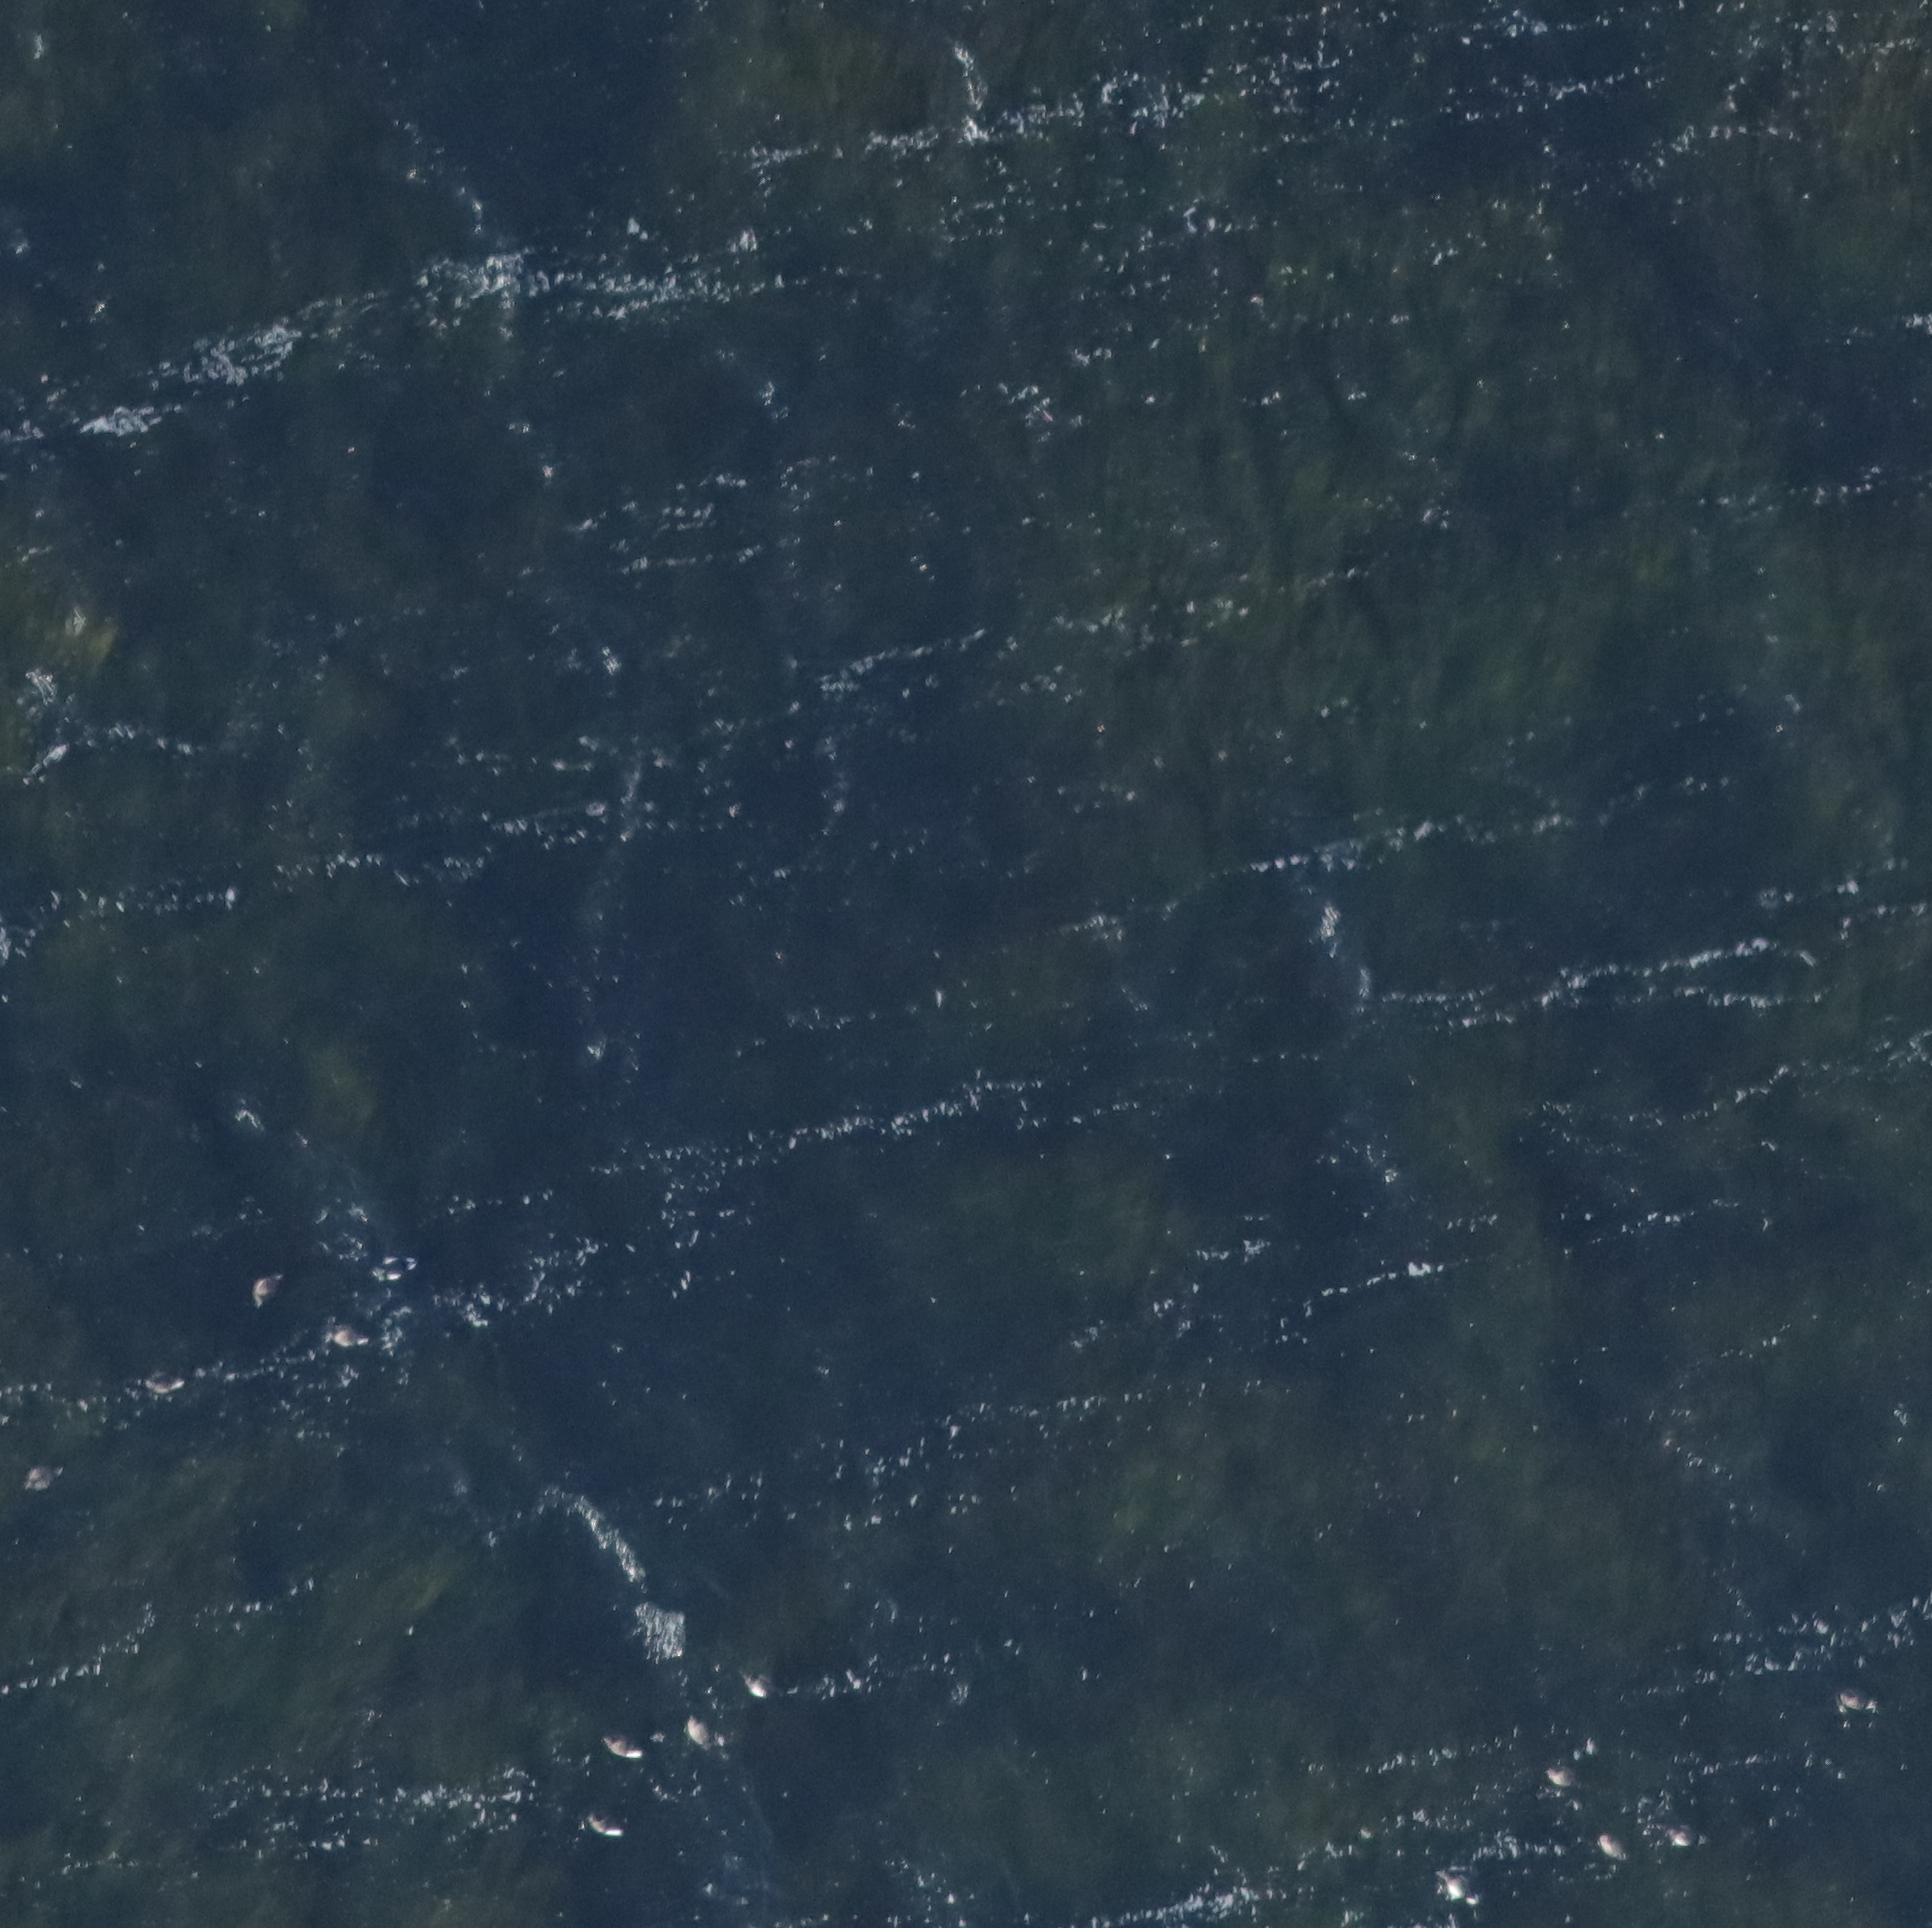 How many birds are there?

12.